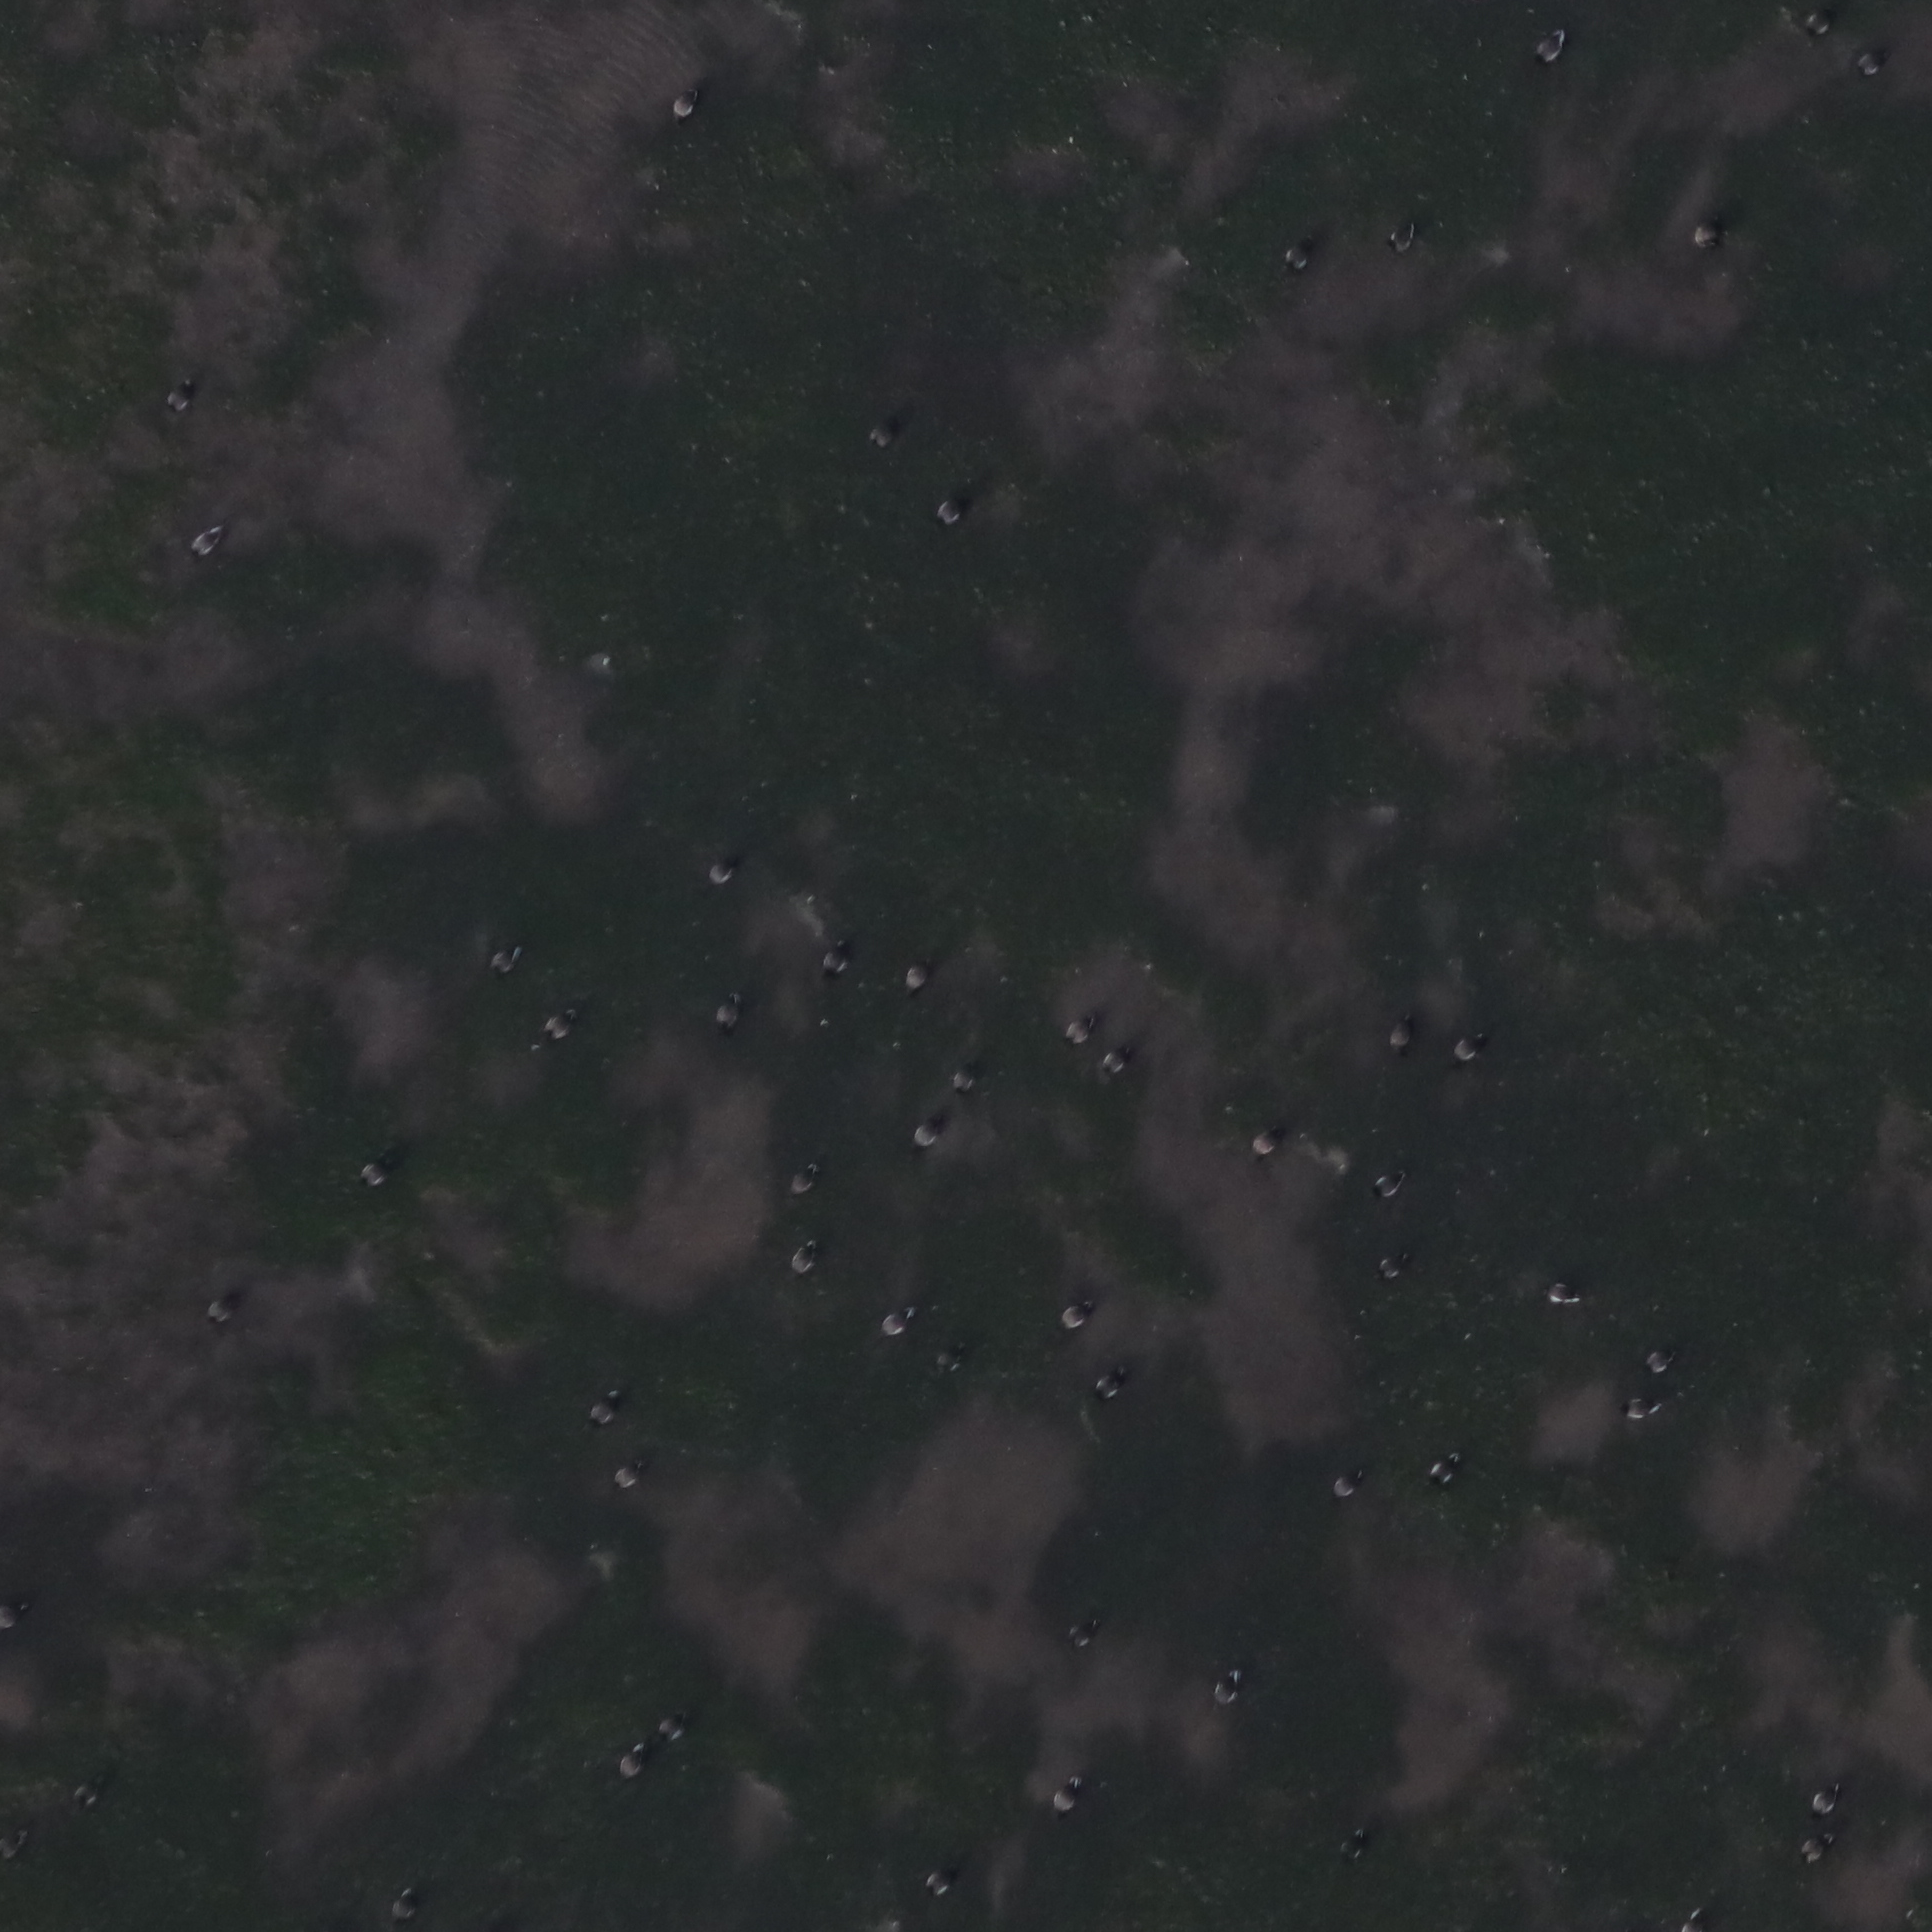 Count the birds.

55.